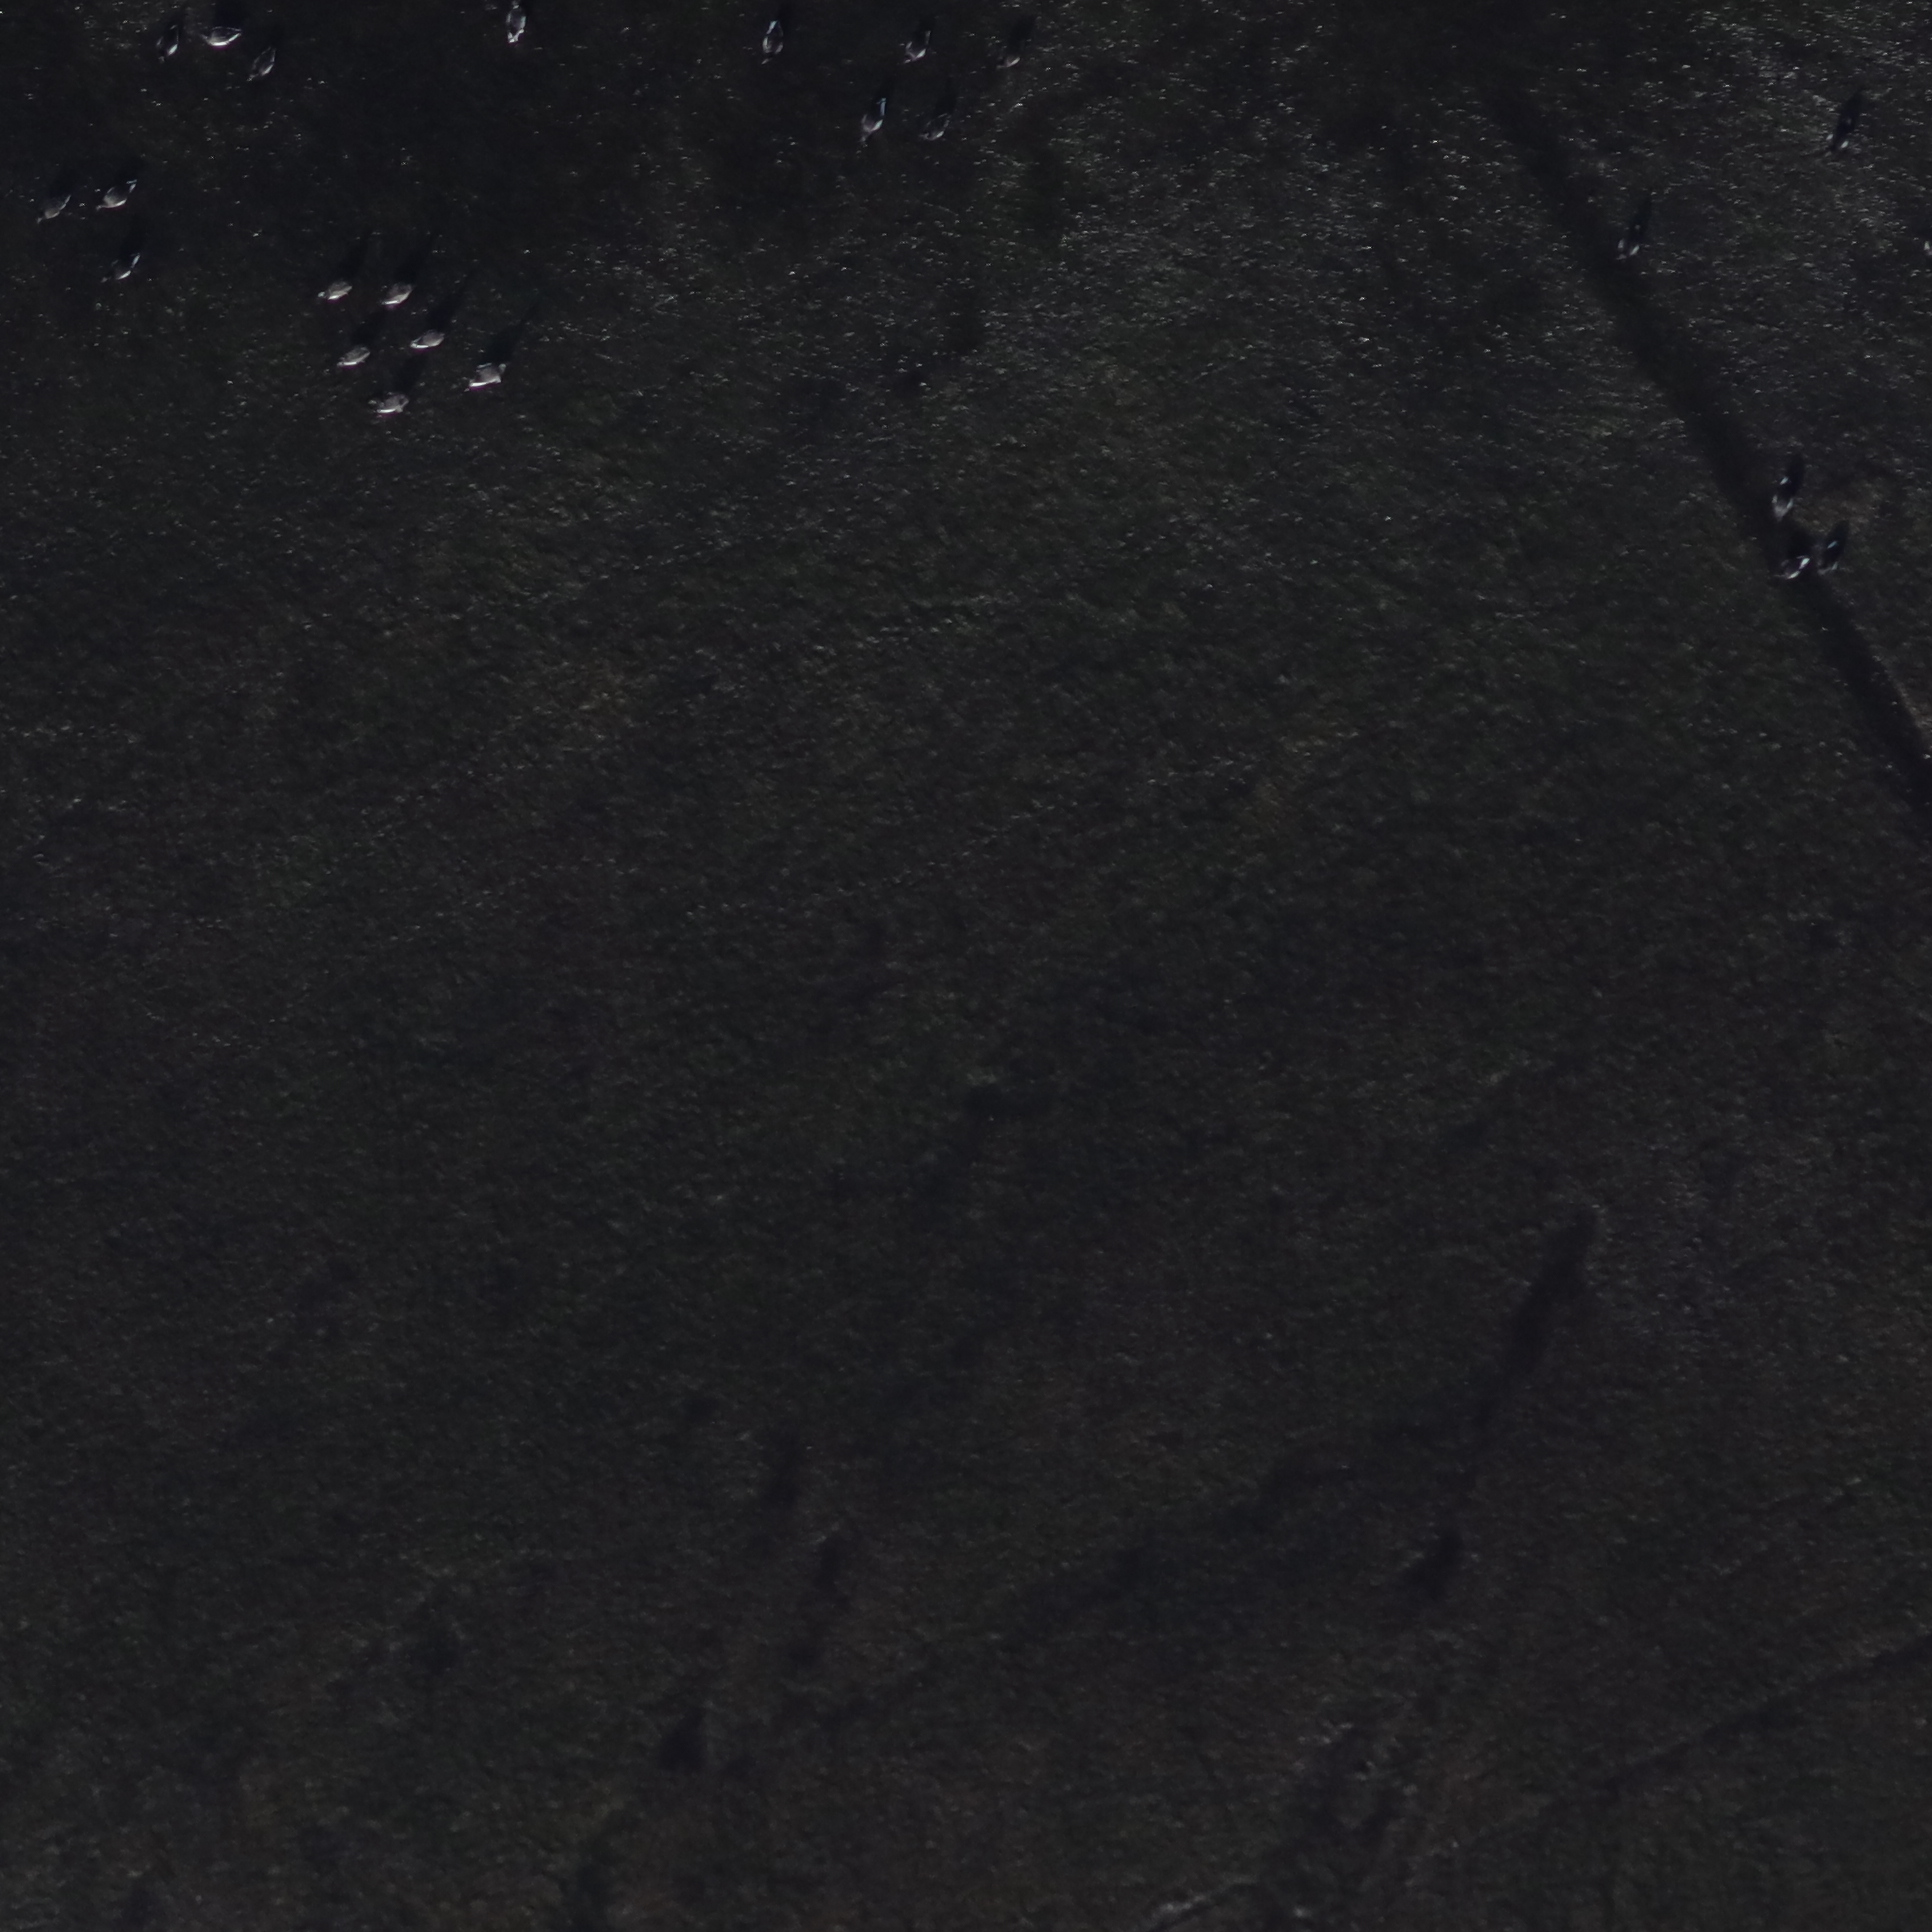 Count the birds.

23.